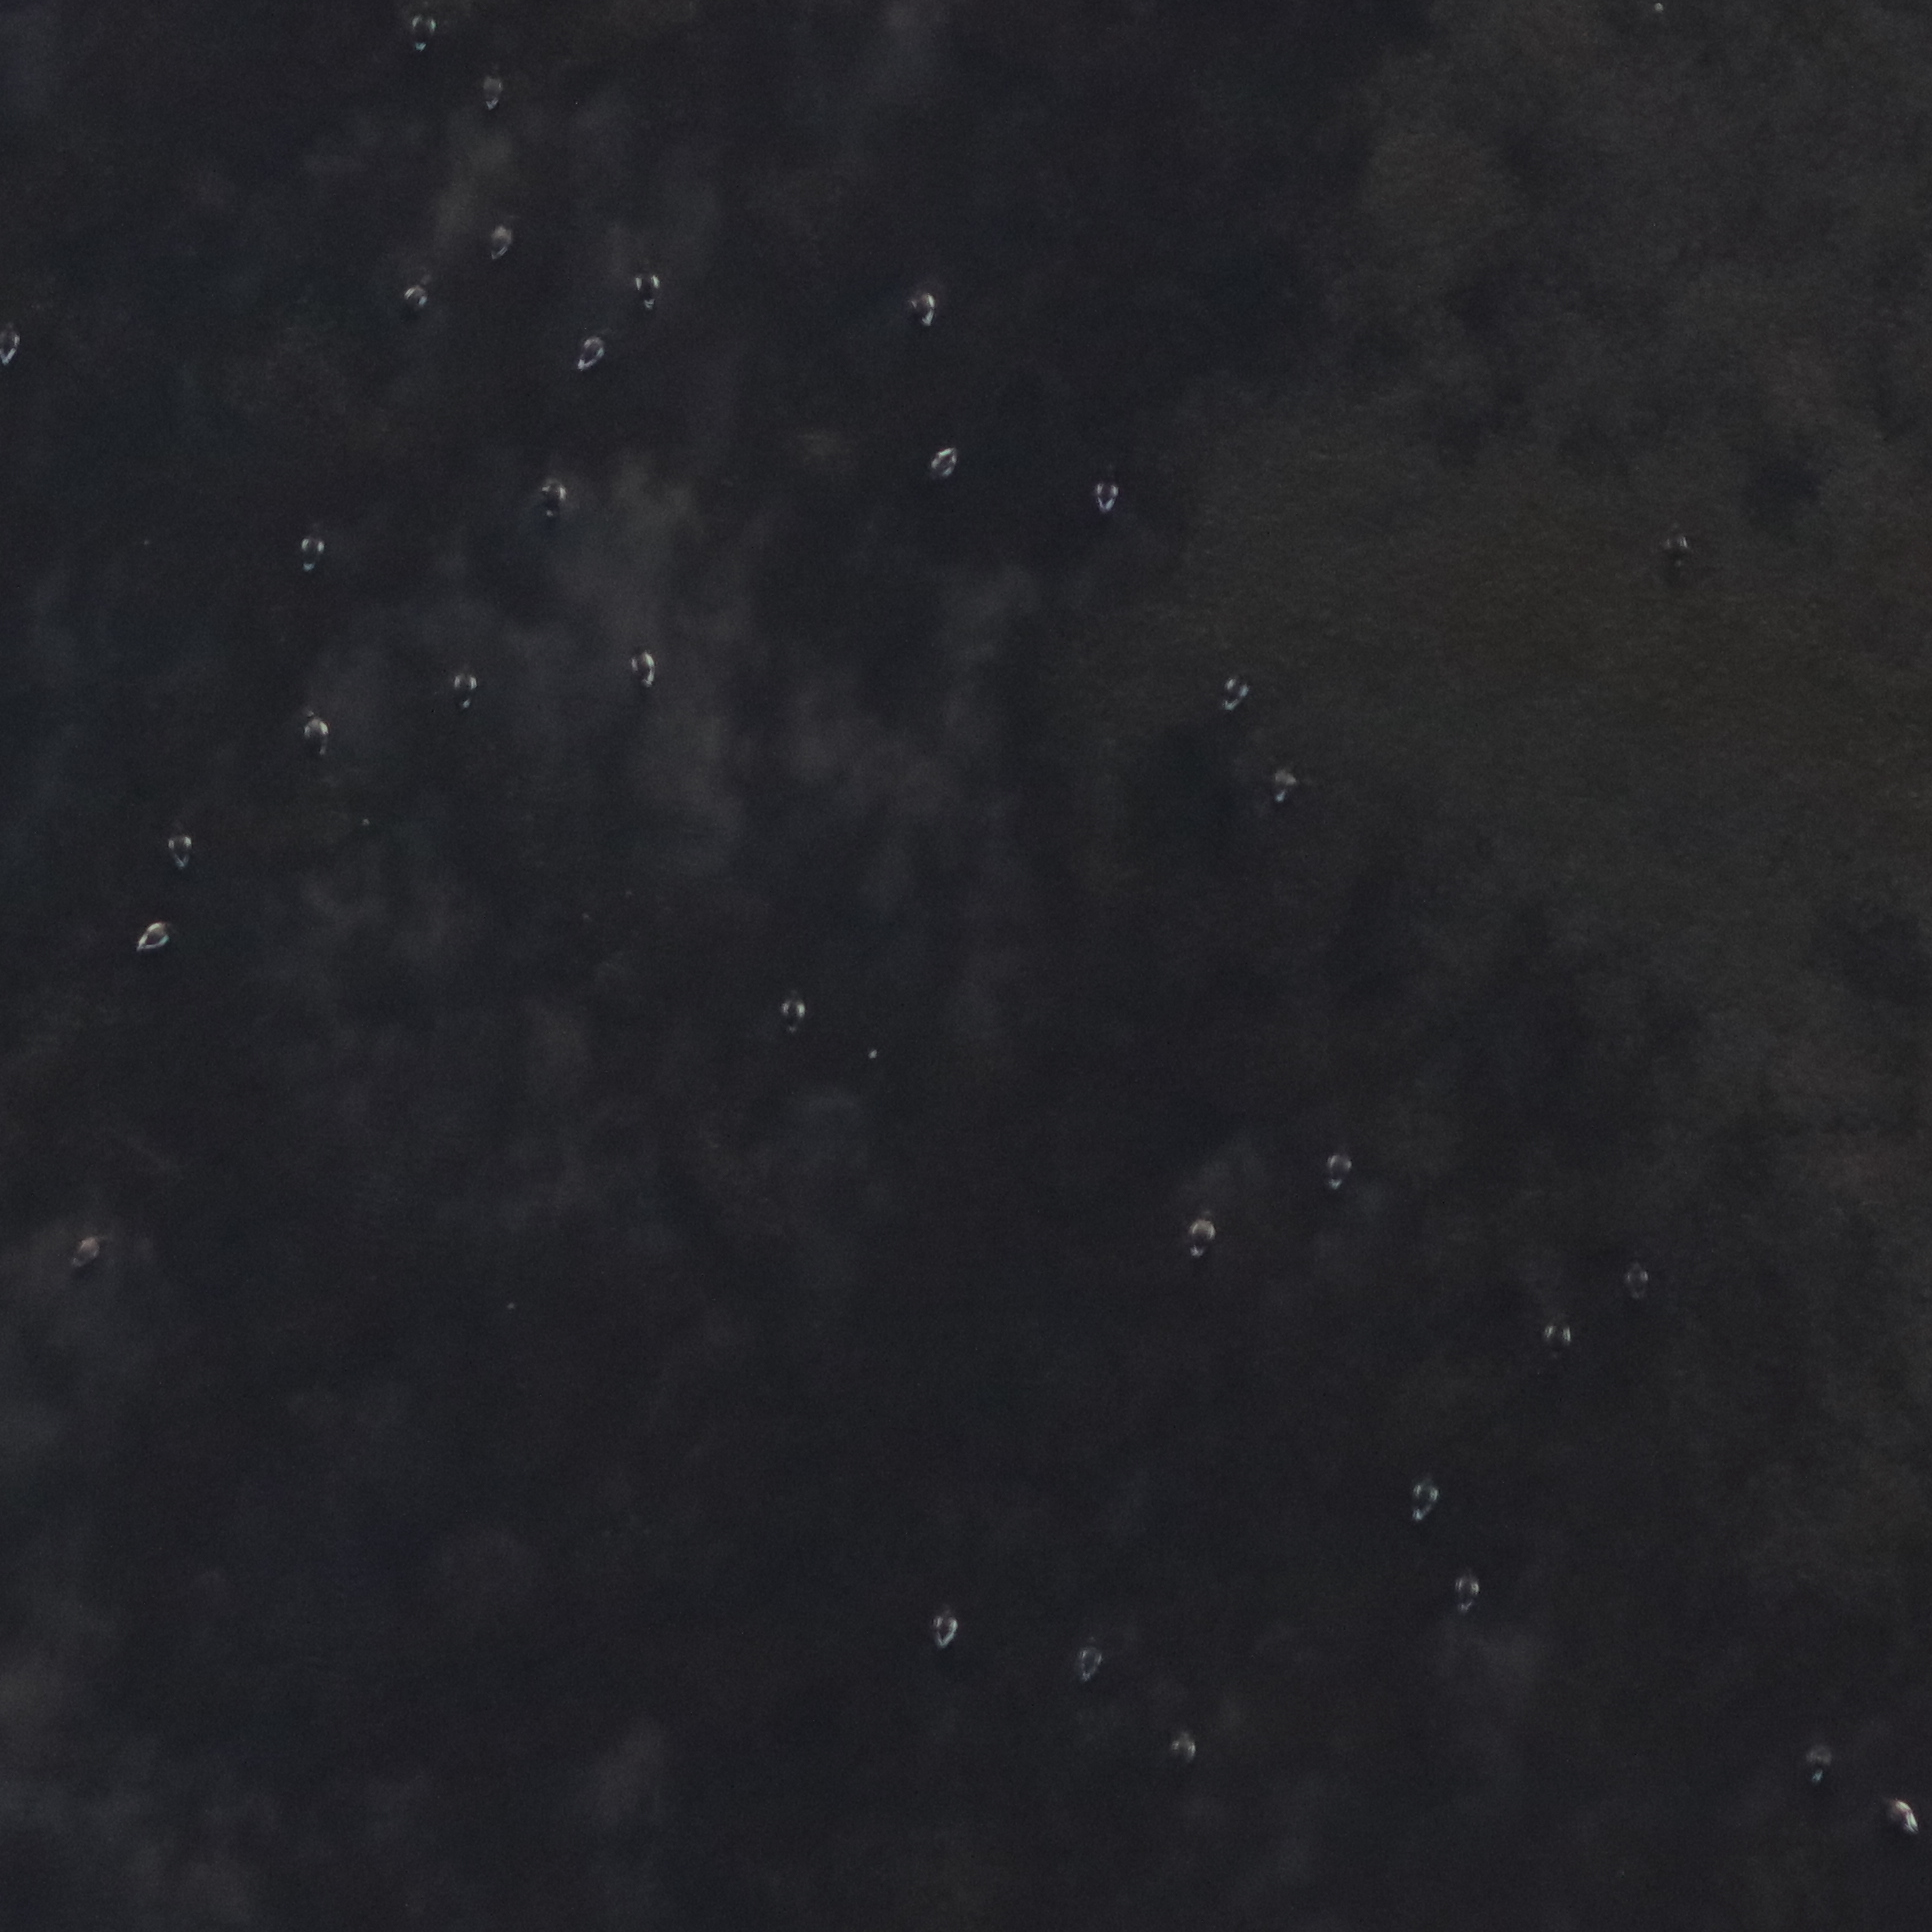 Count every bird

33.